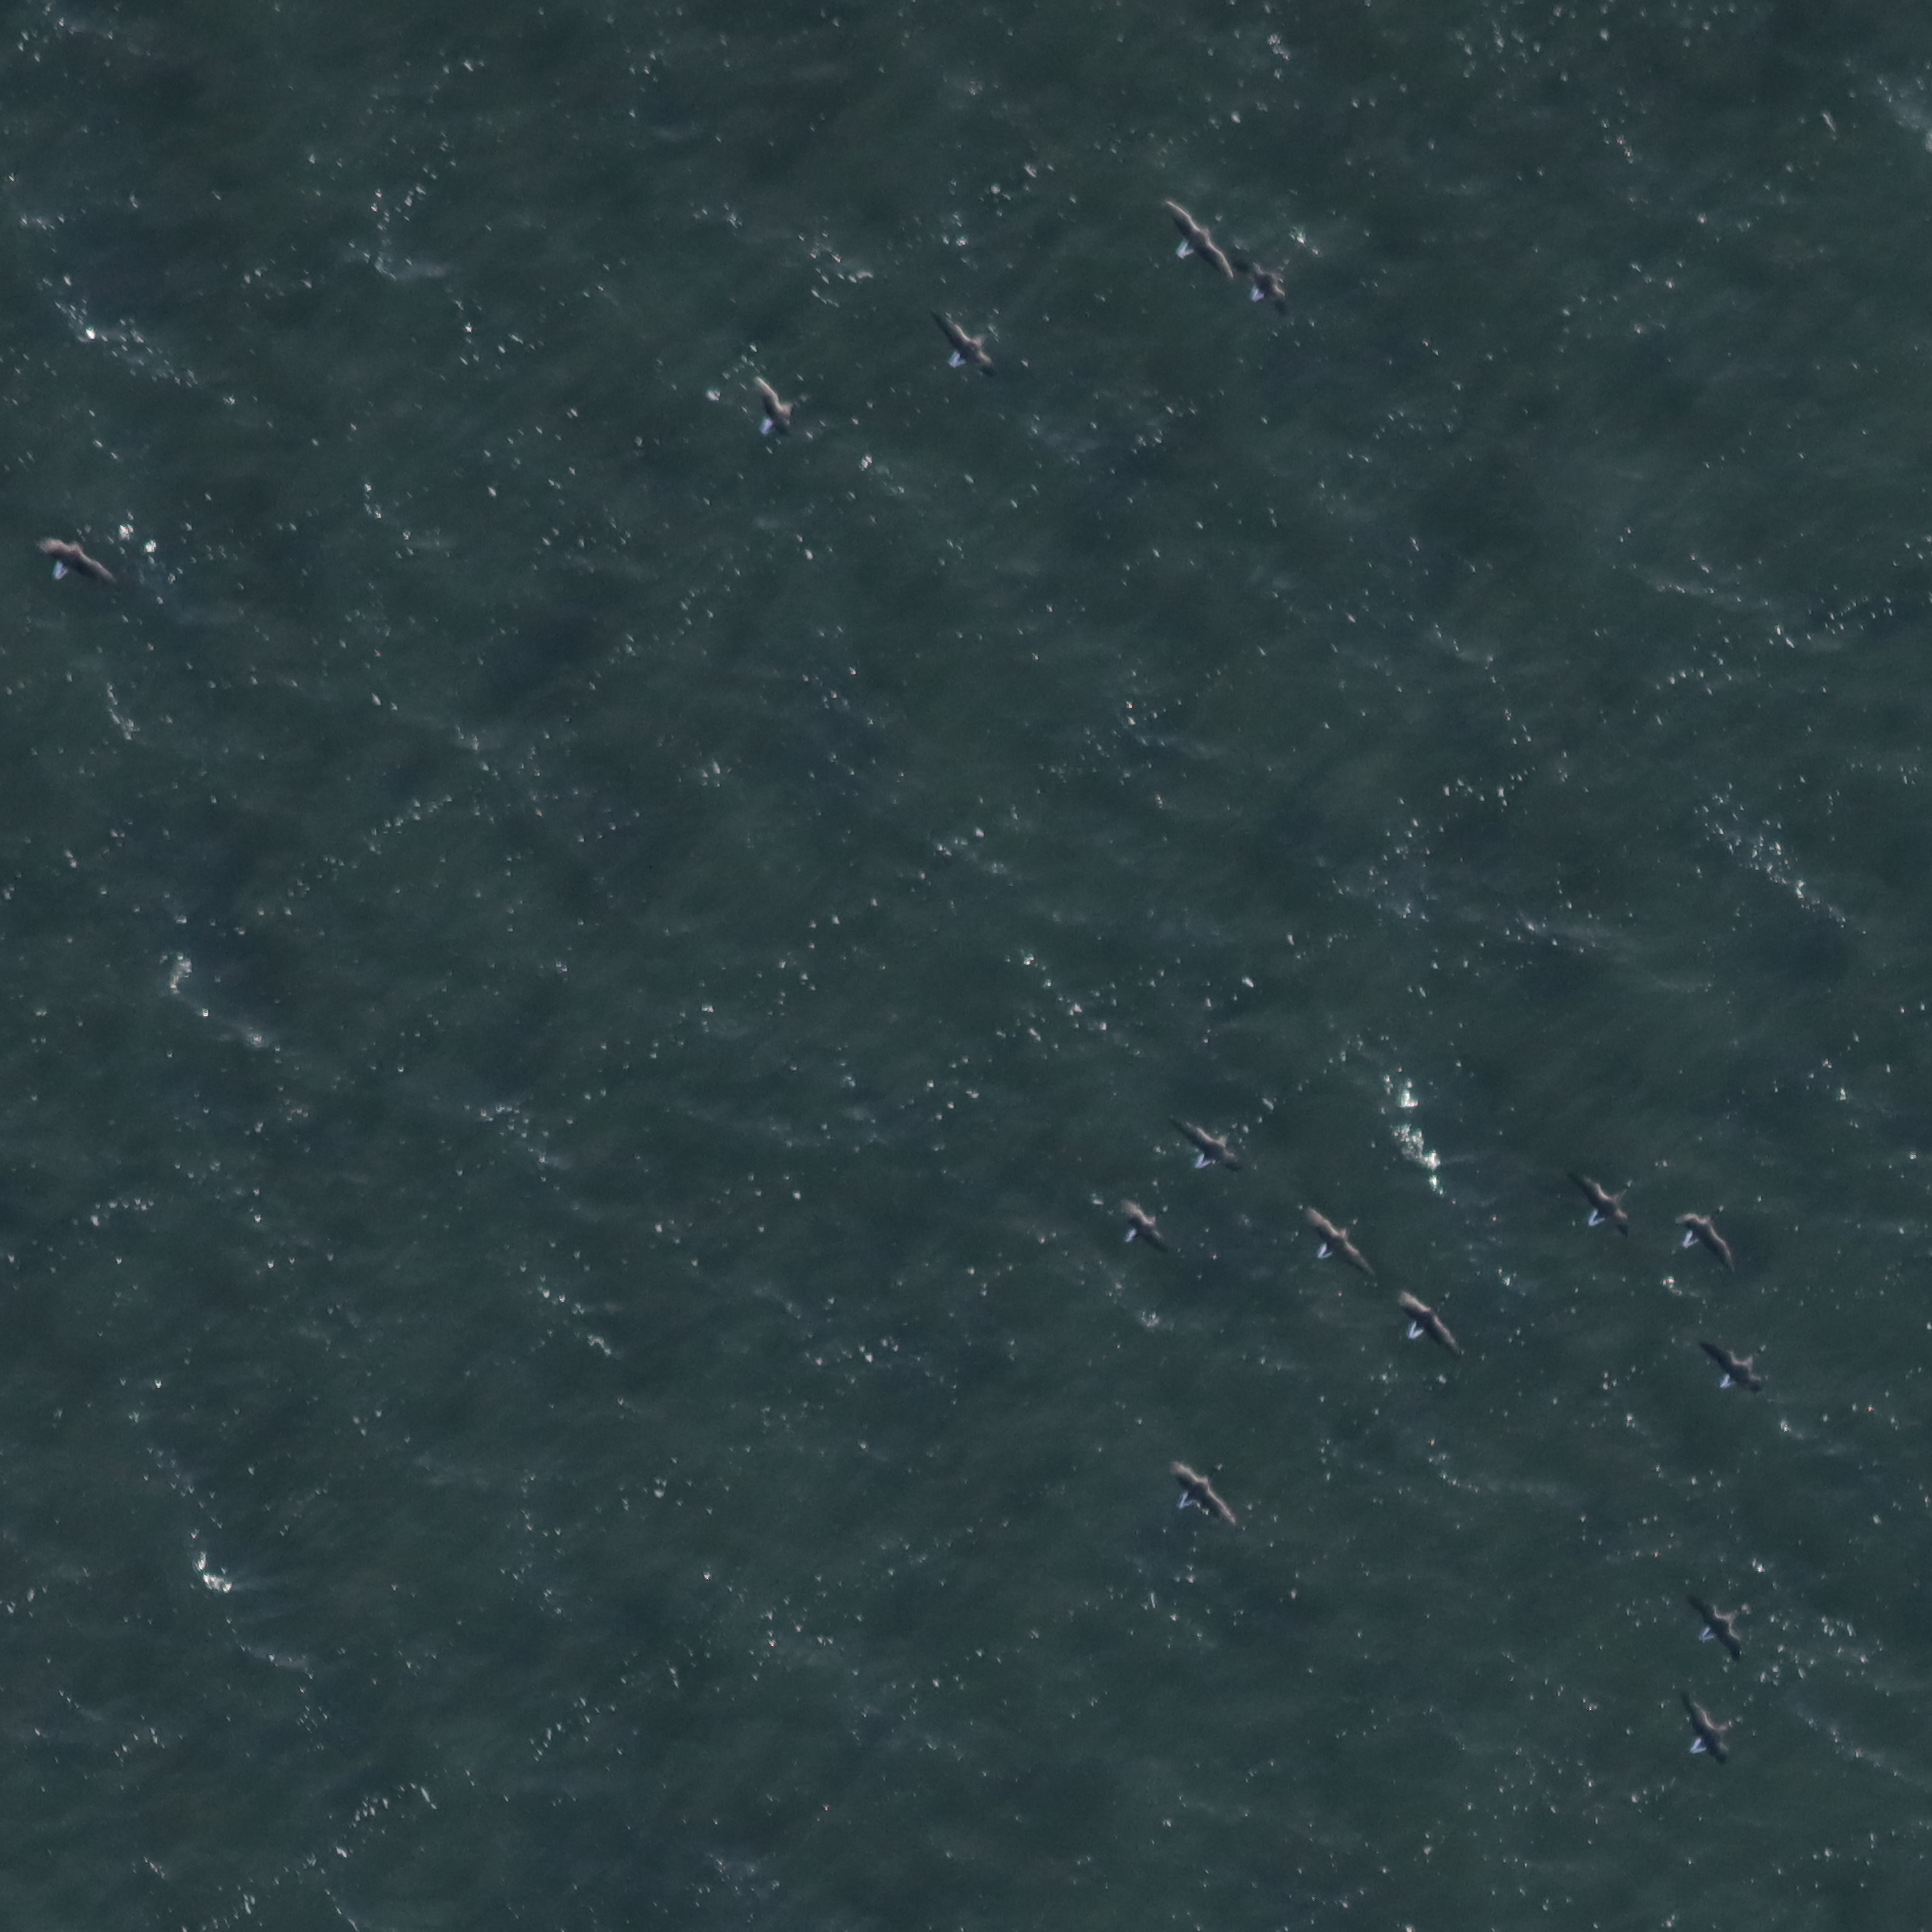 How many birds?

15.